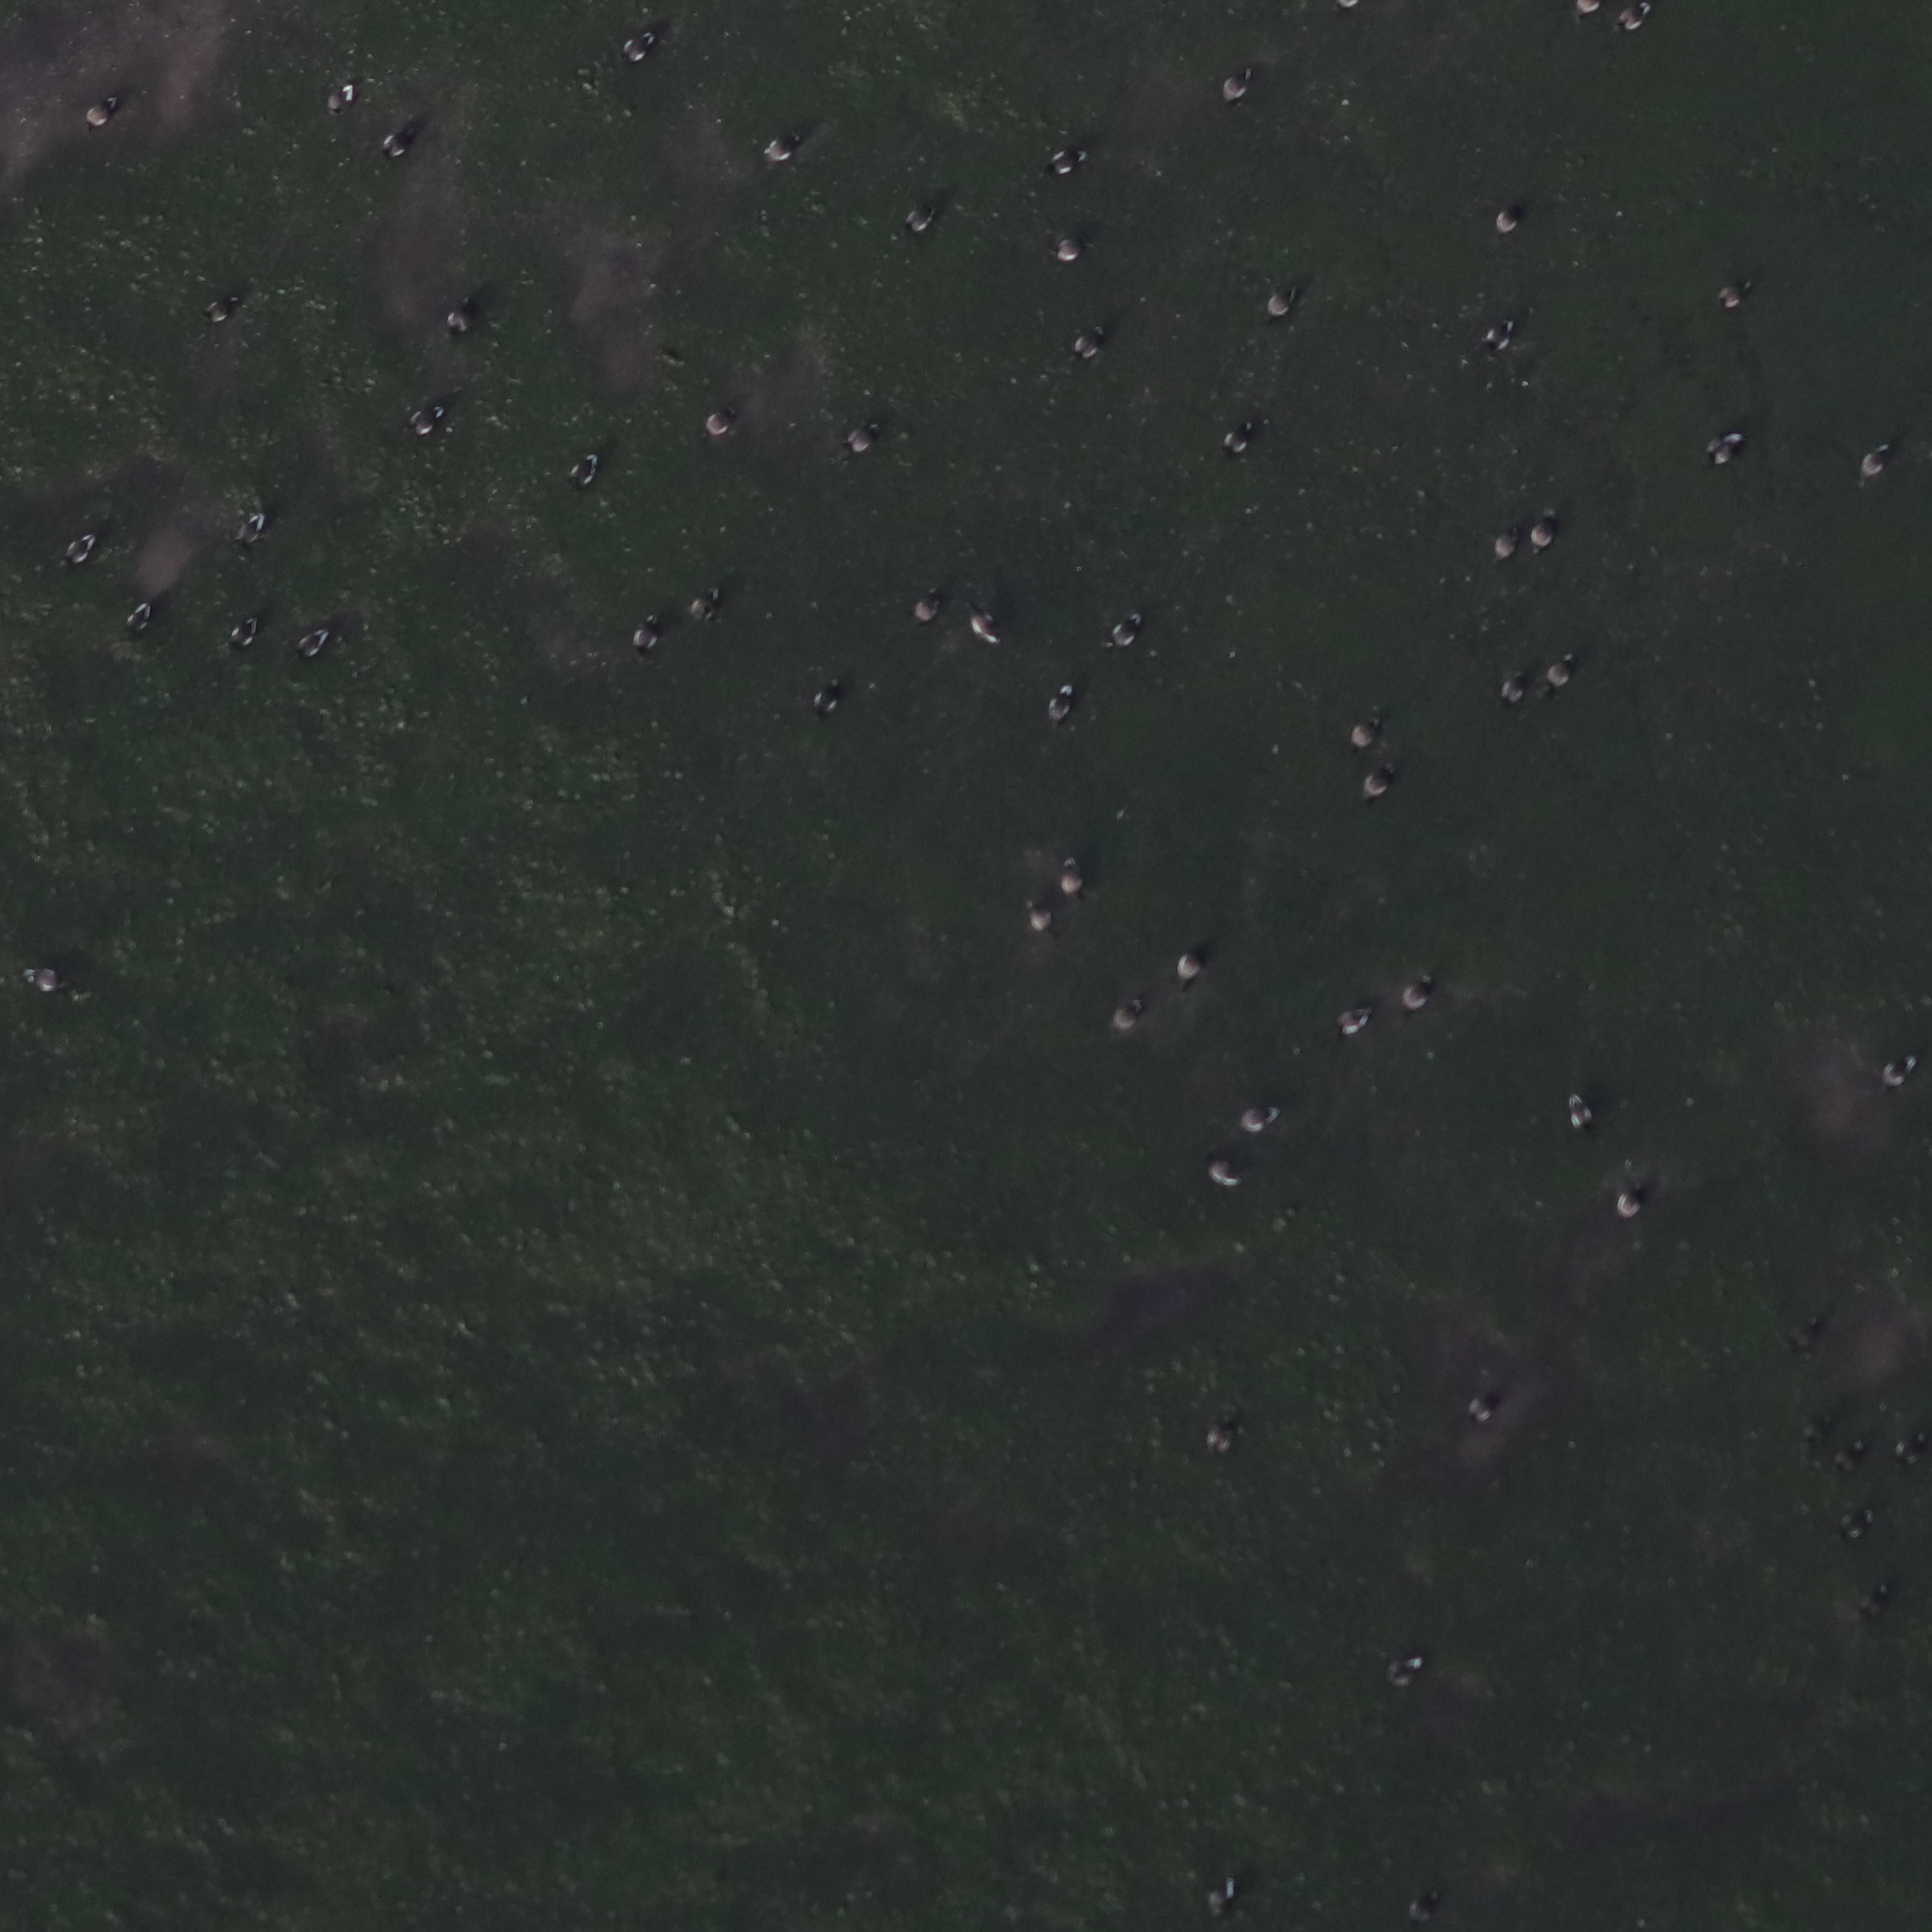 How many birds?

66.